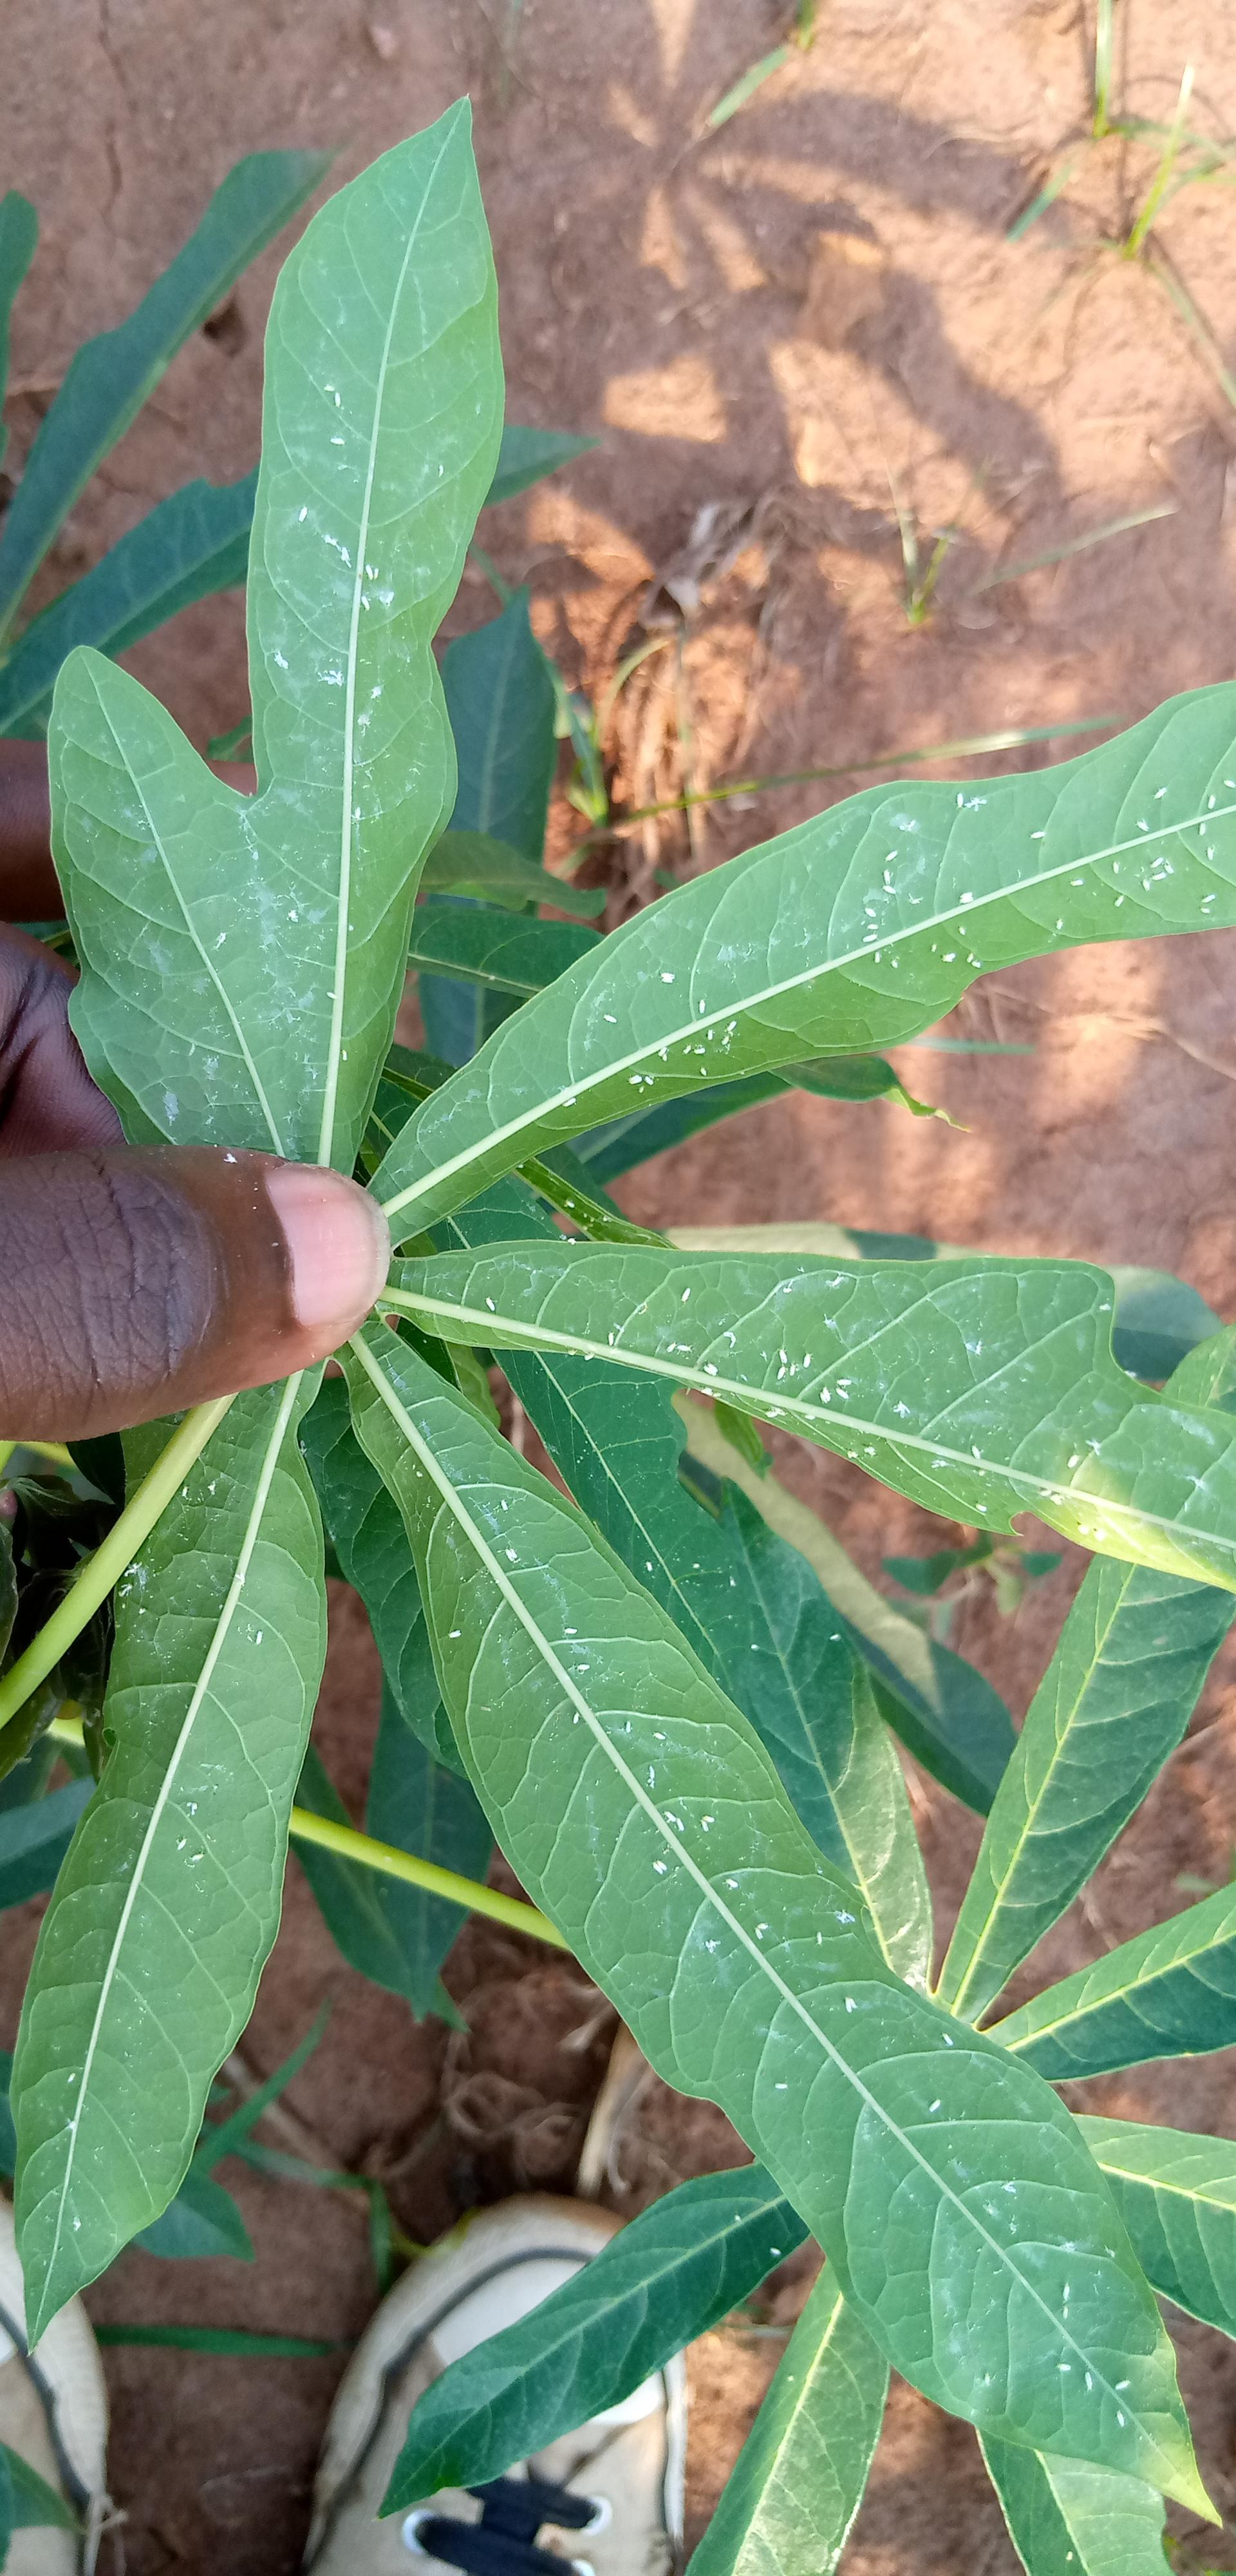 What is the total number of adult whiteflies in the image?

156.